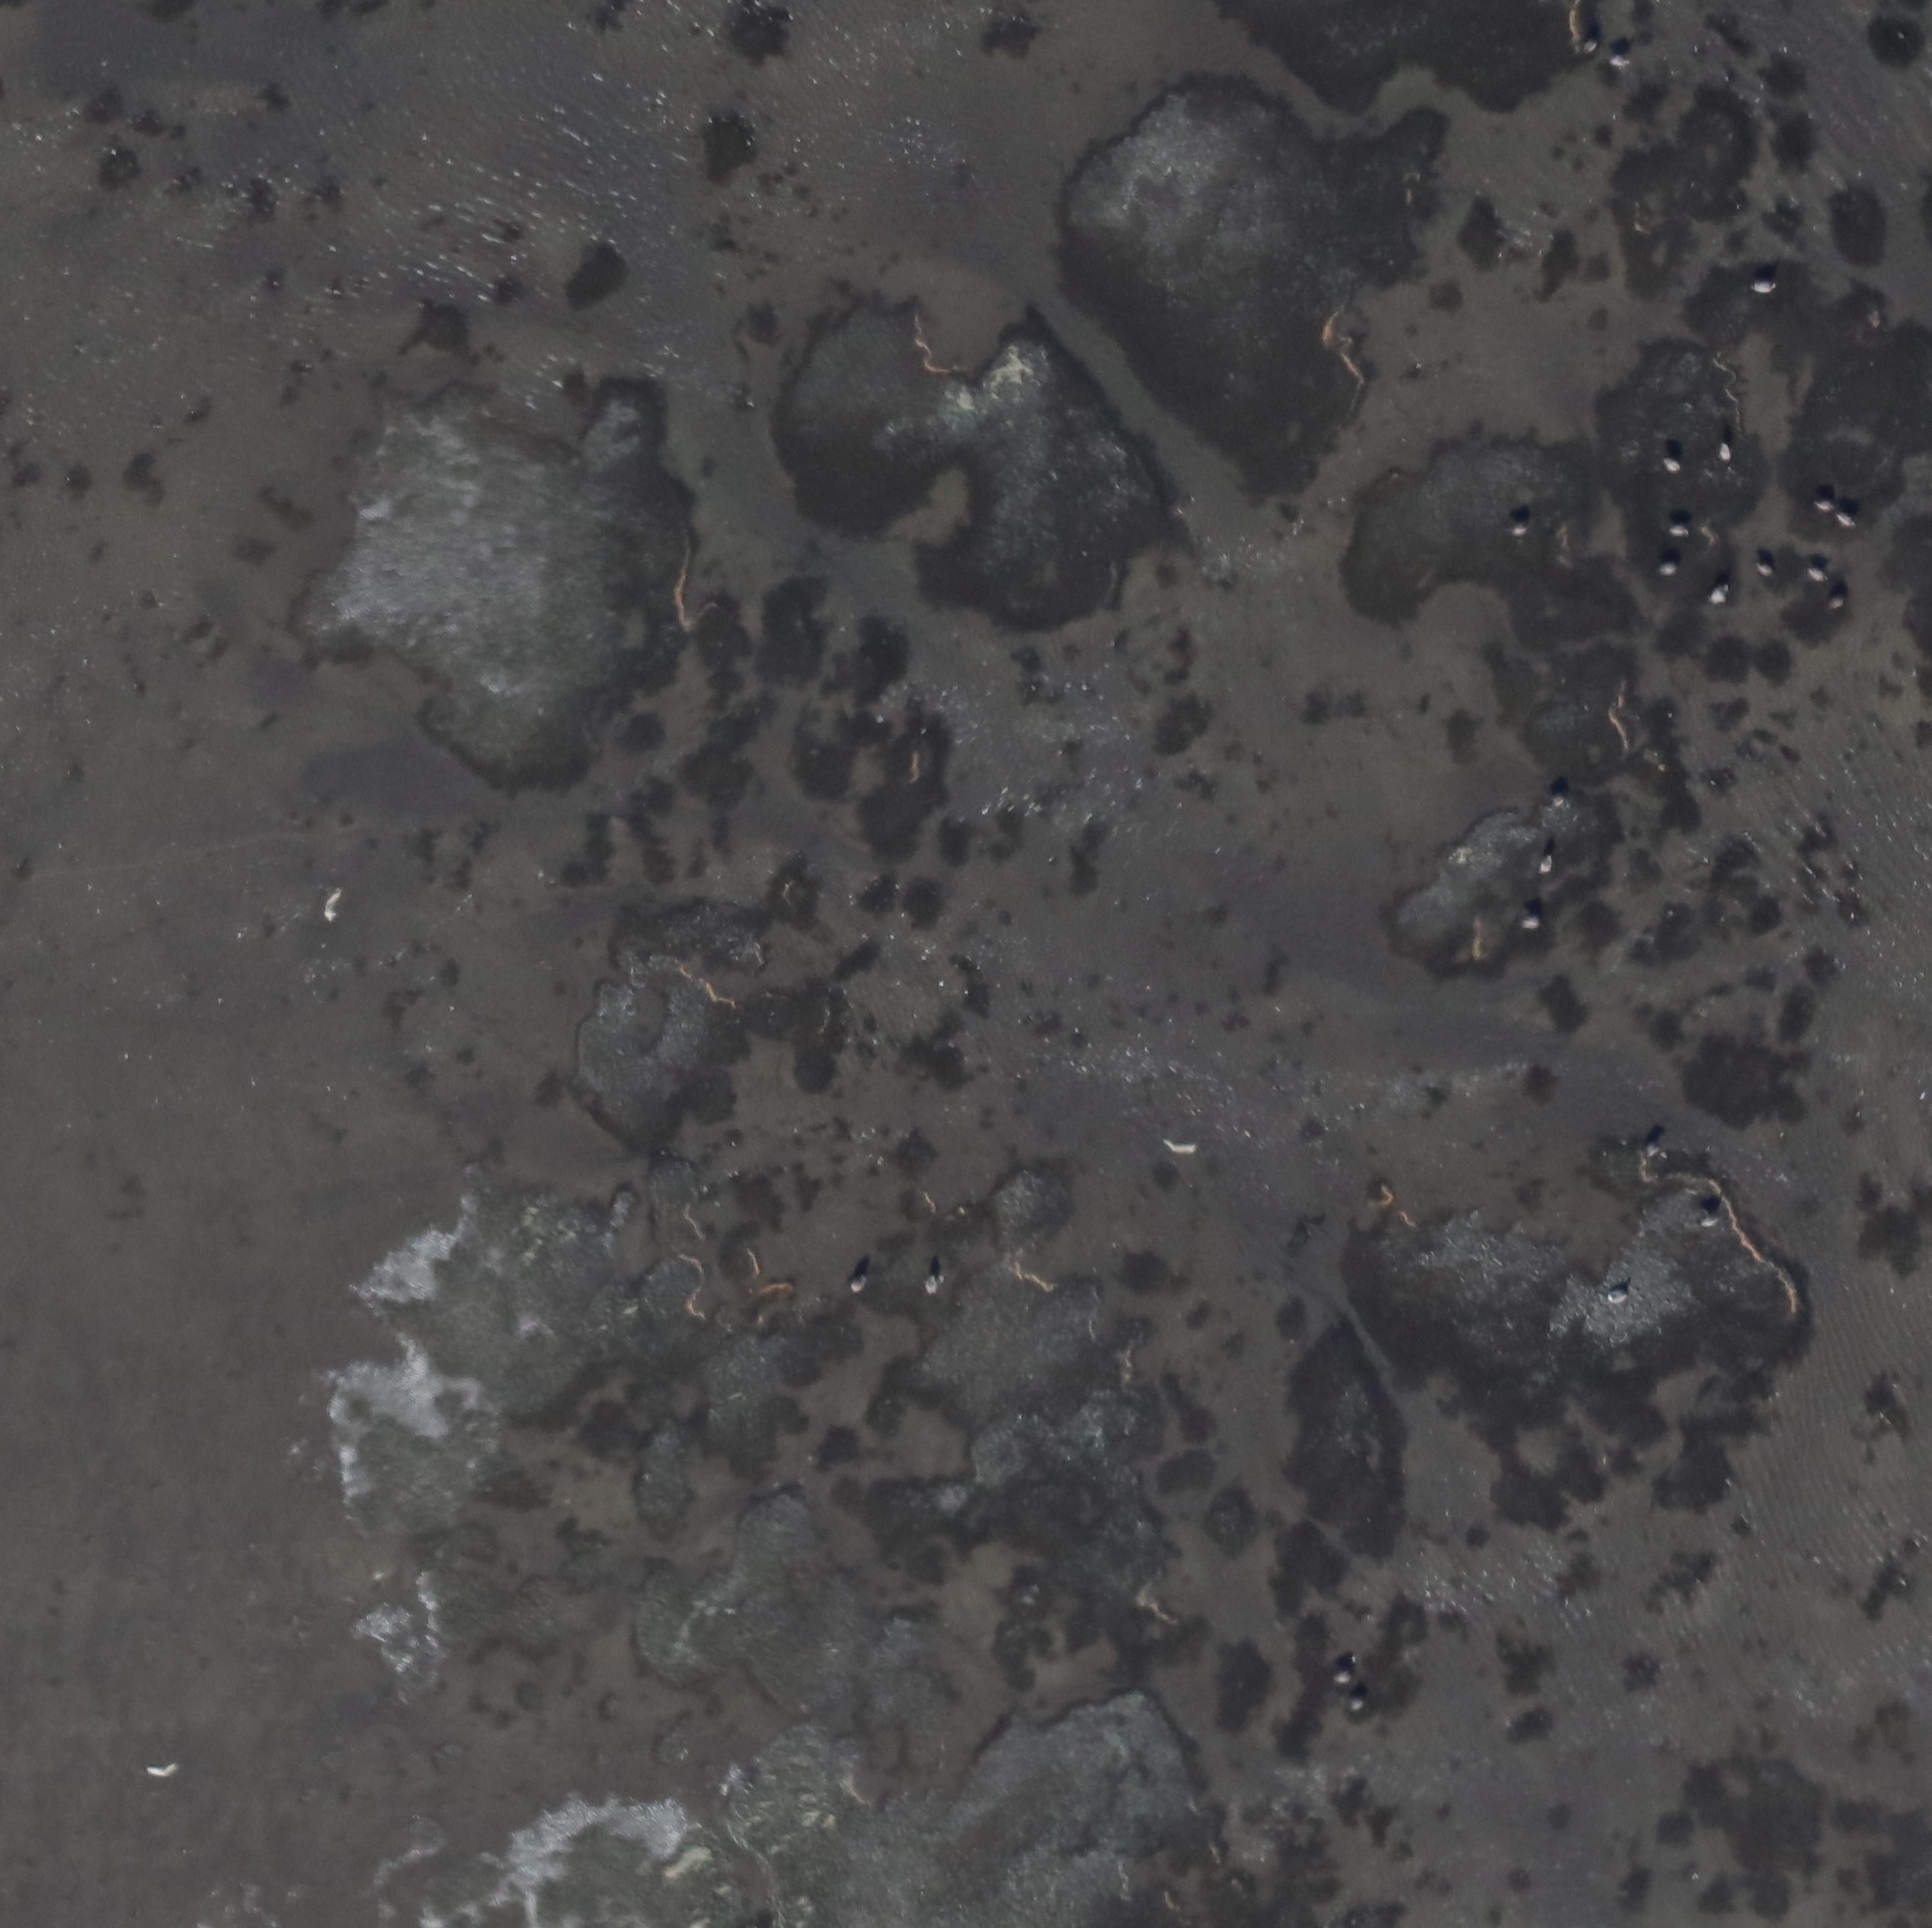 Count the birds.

25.